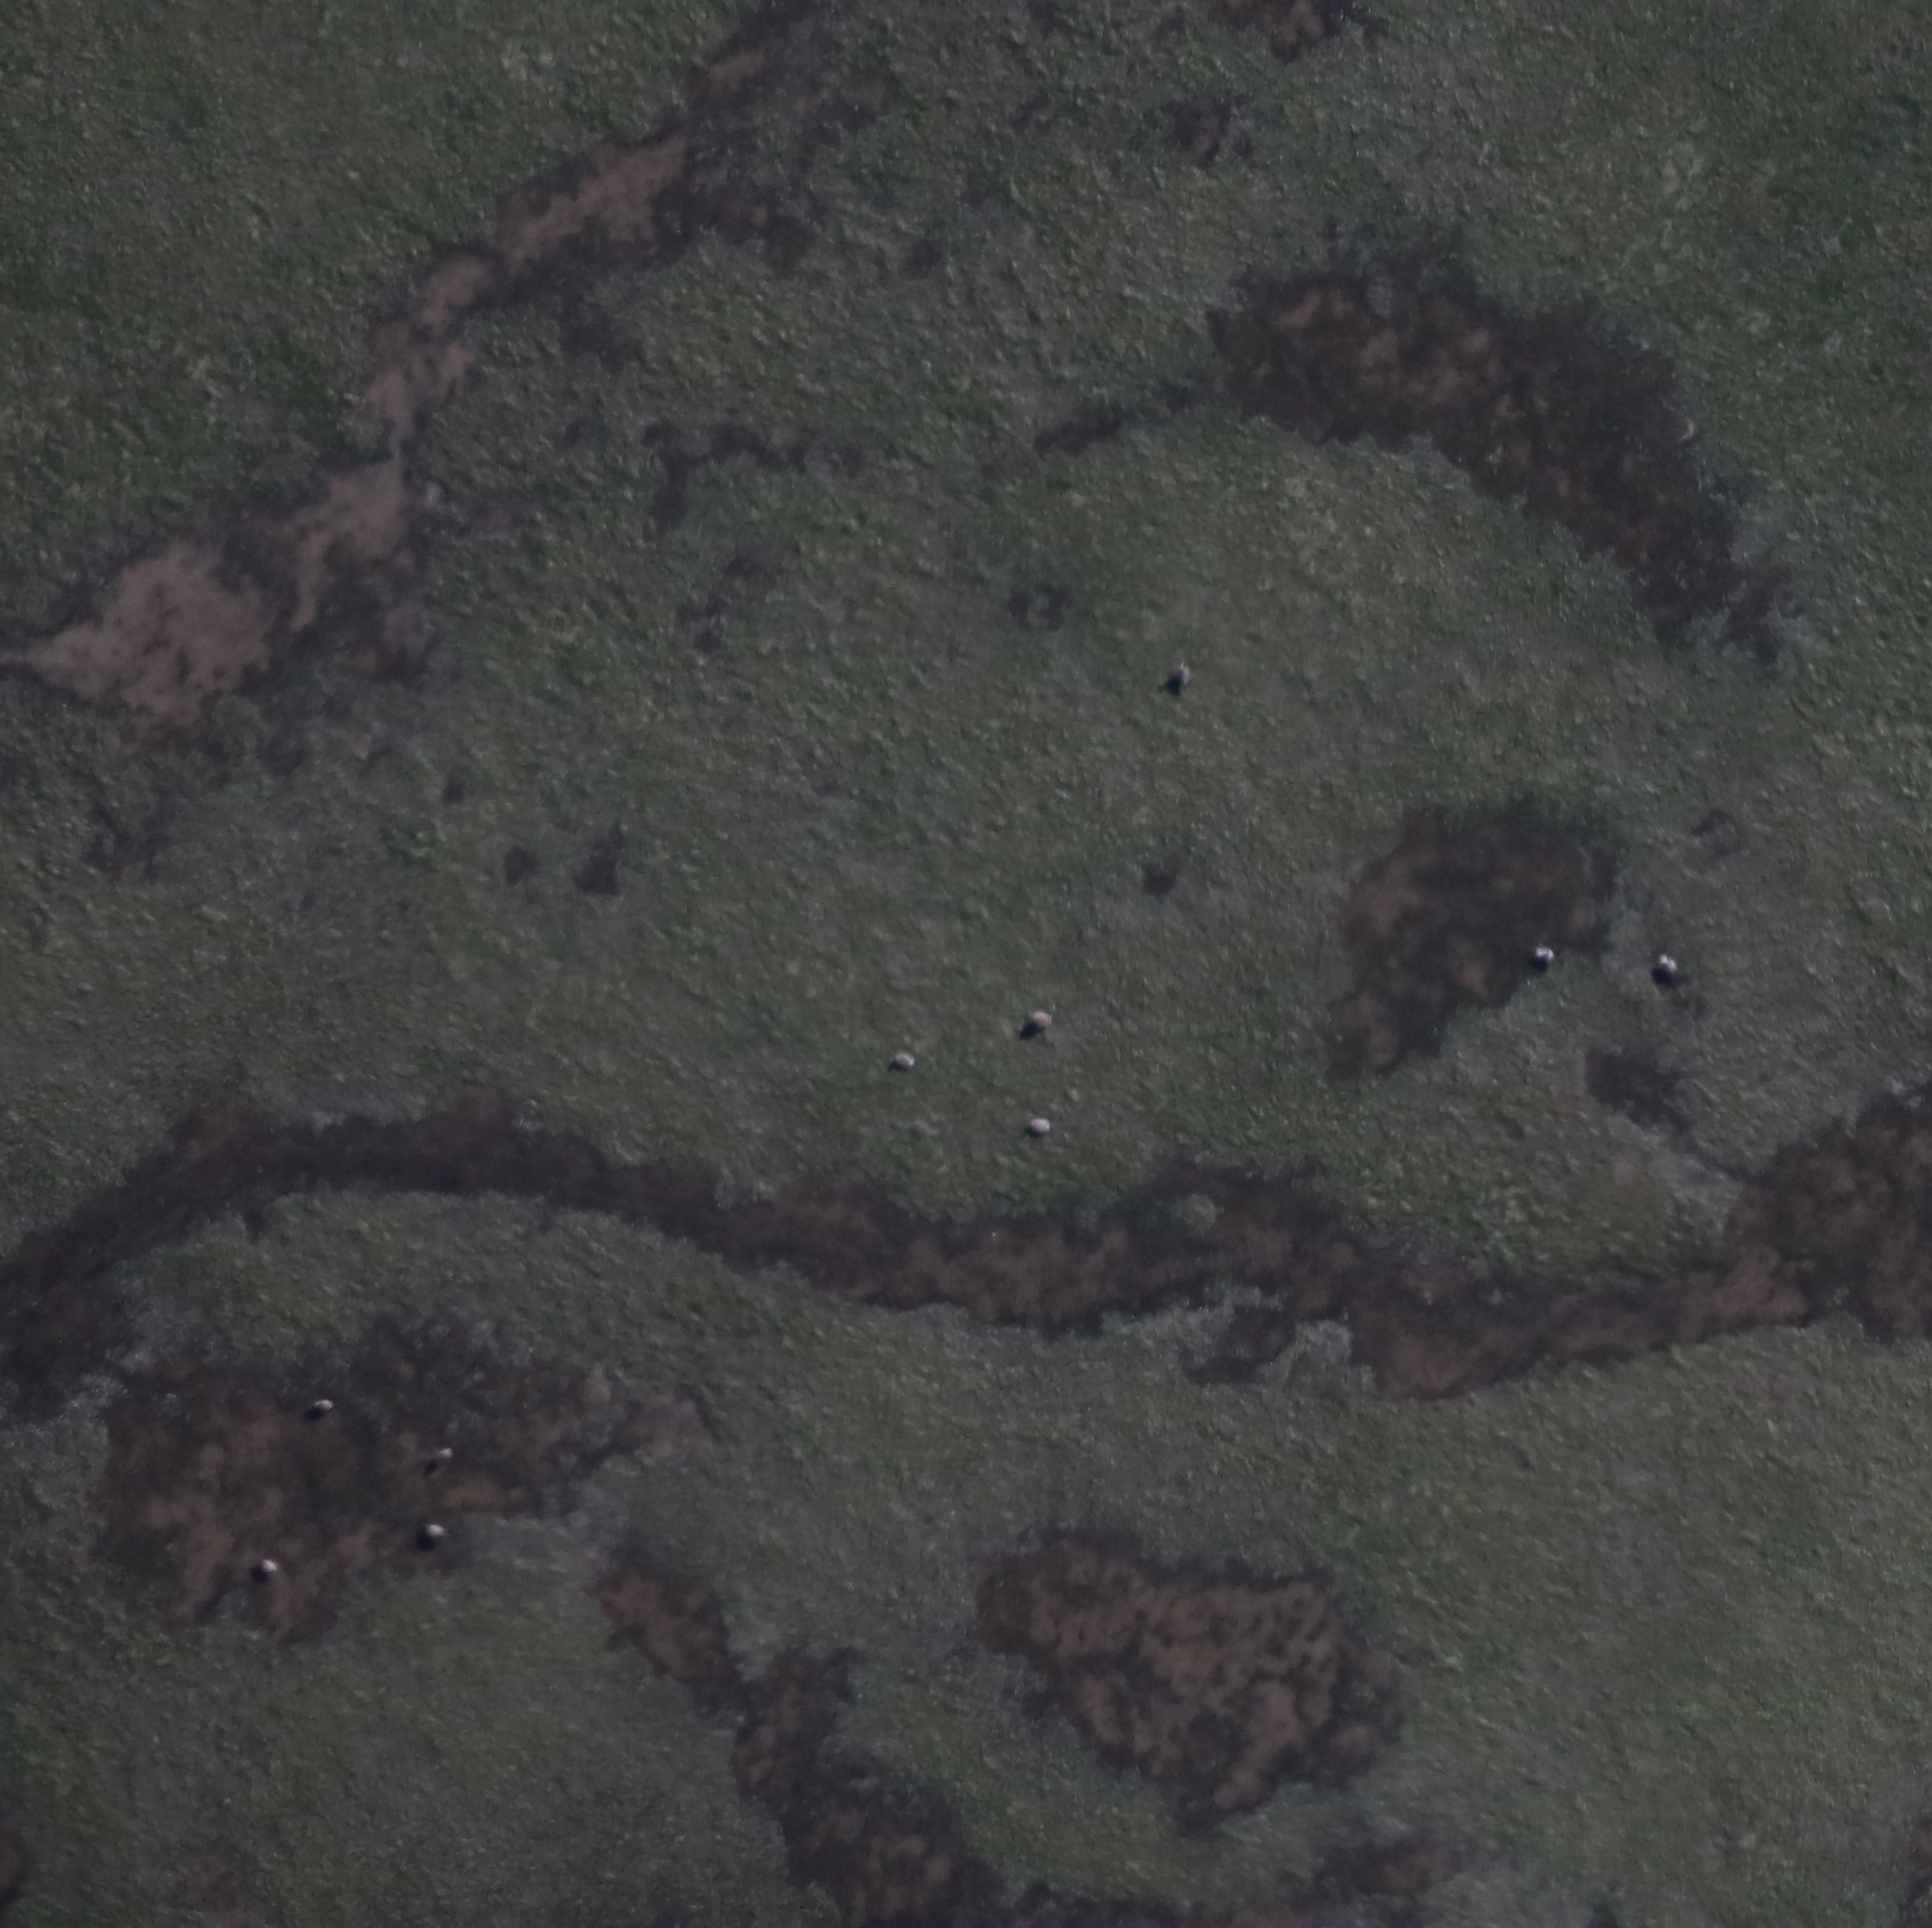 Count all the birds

10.